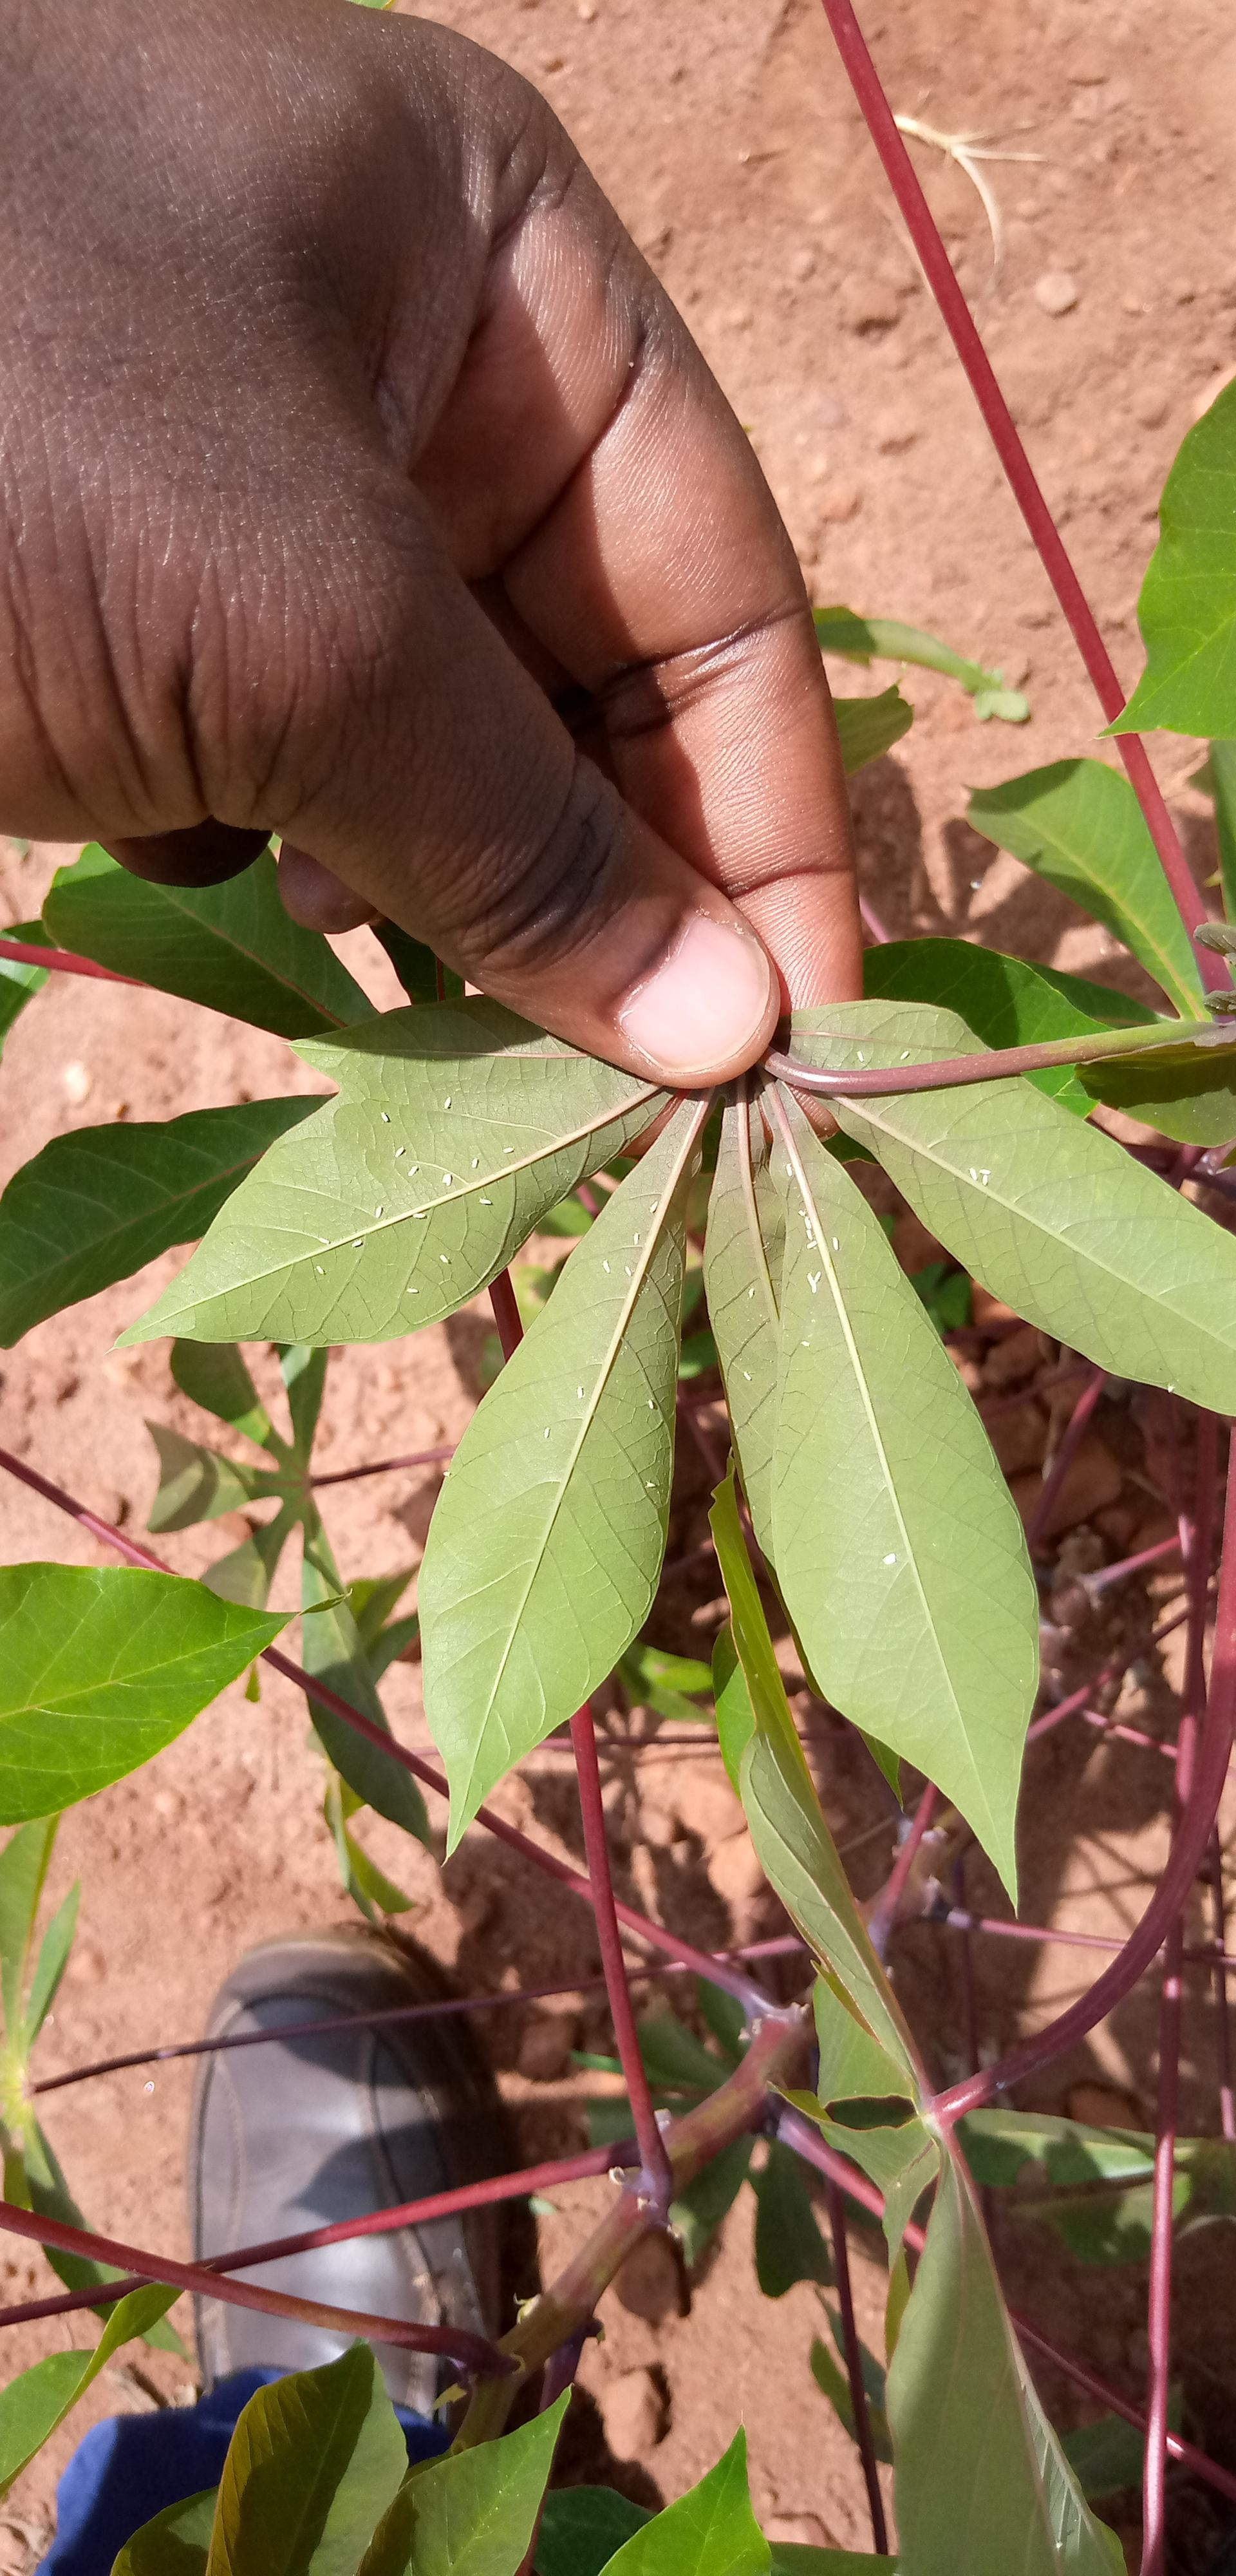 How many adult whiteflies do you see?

39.